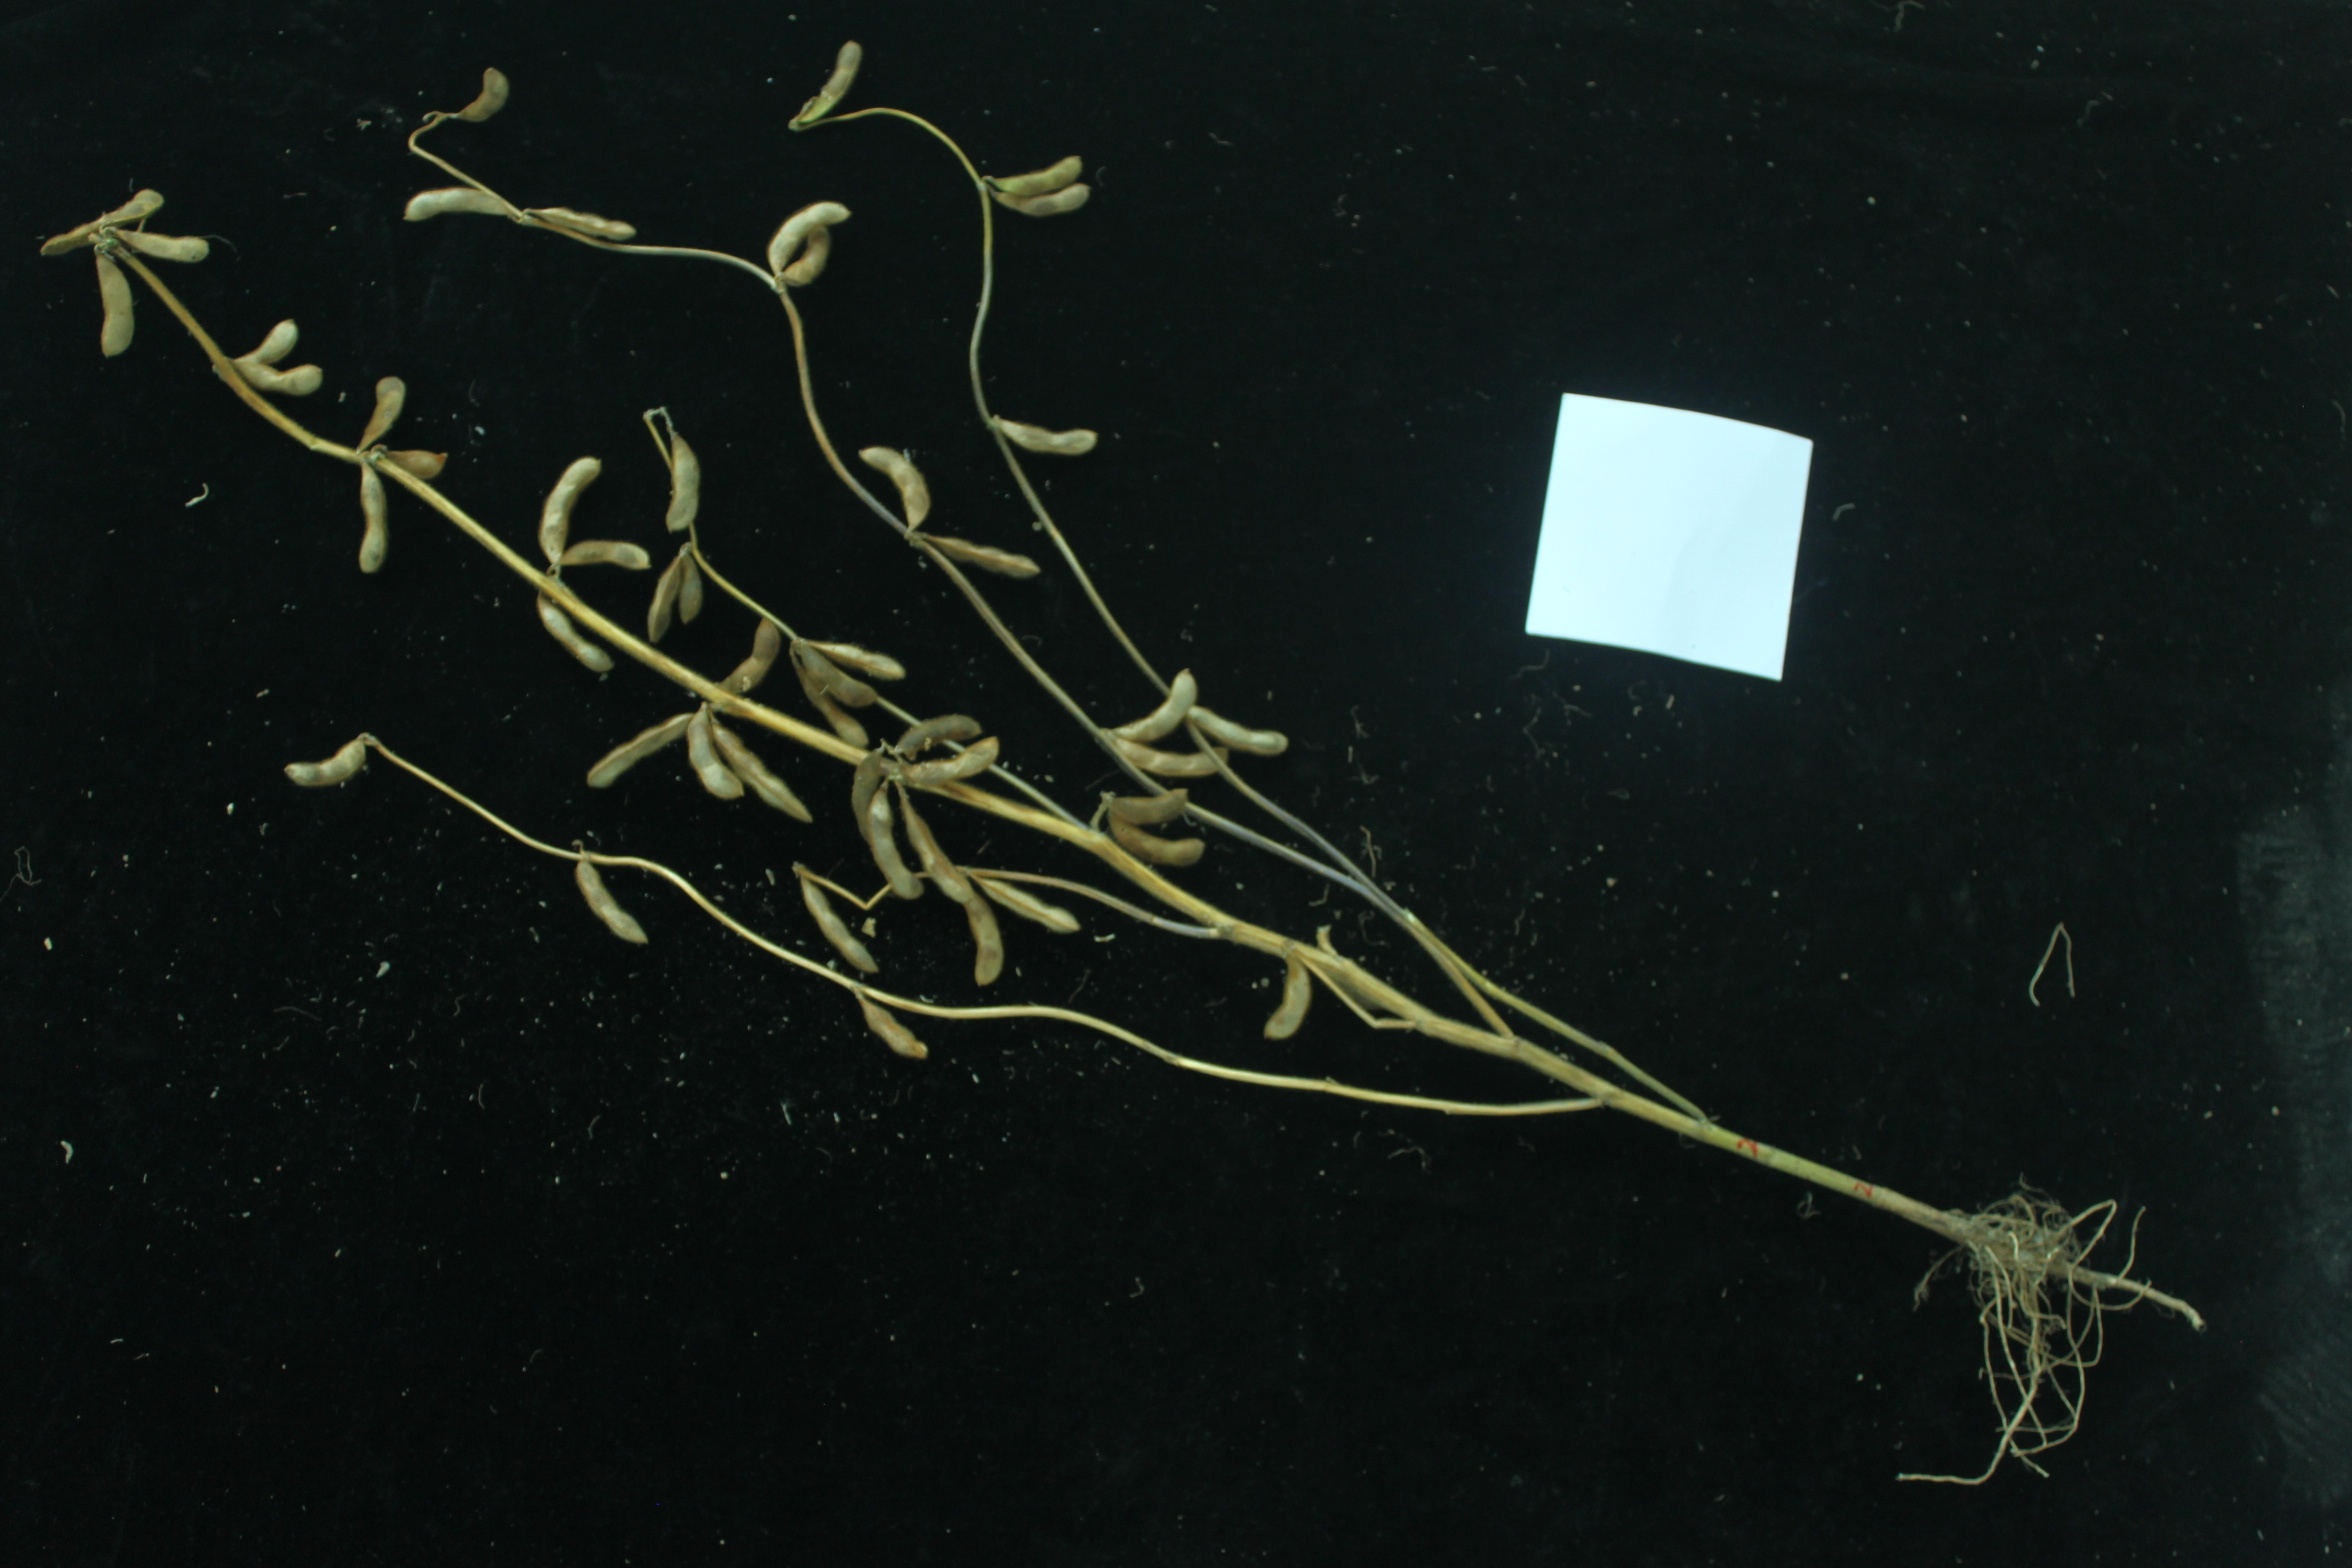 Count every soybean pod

50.